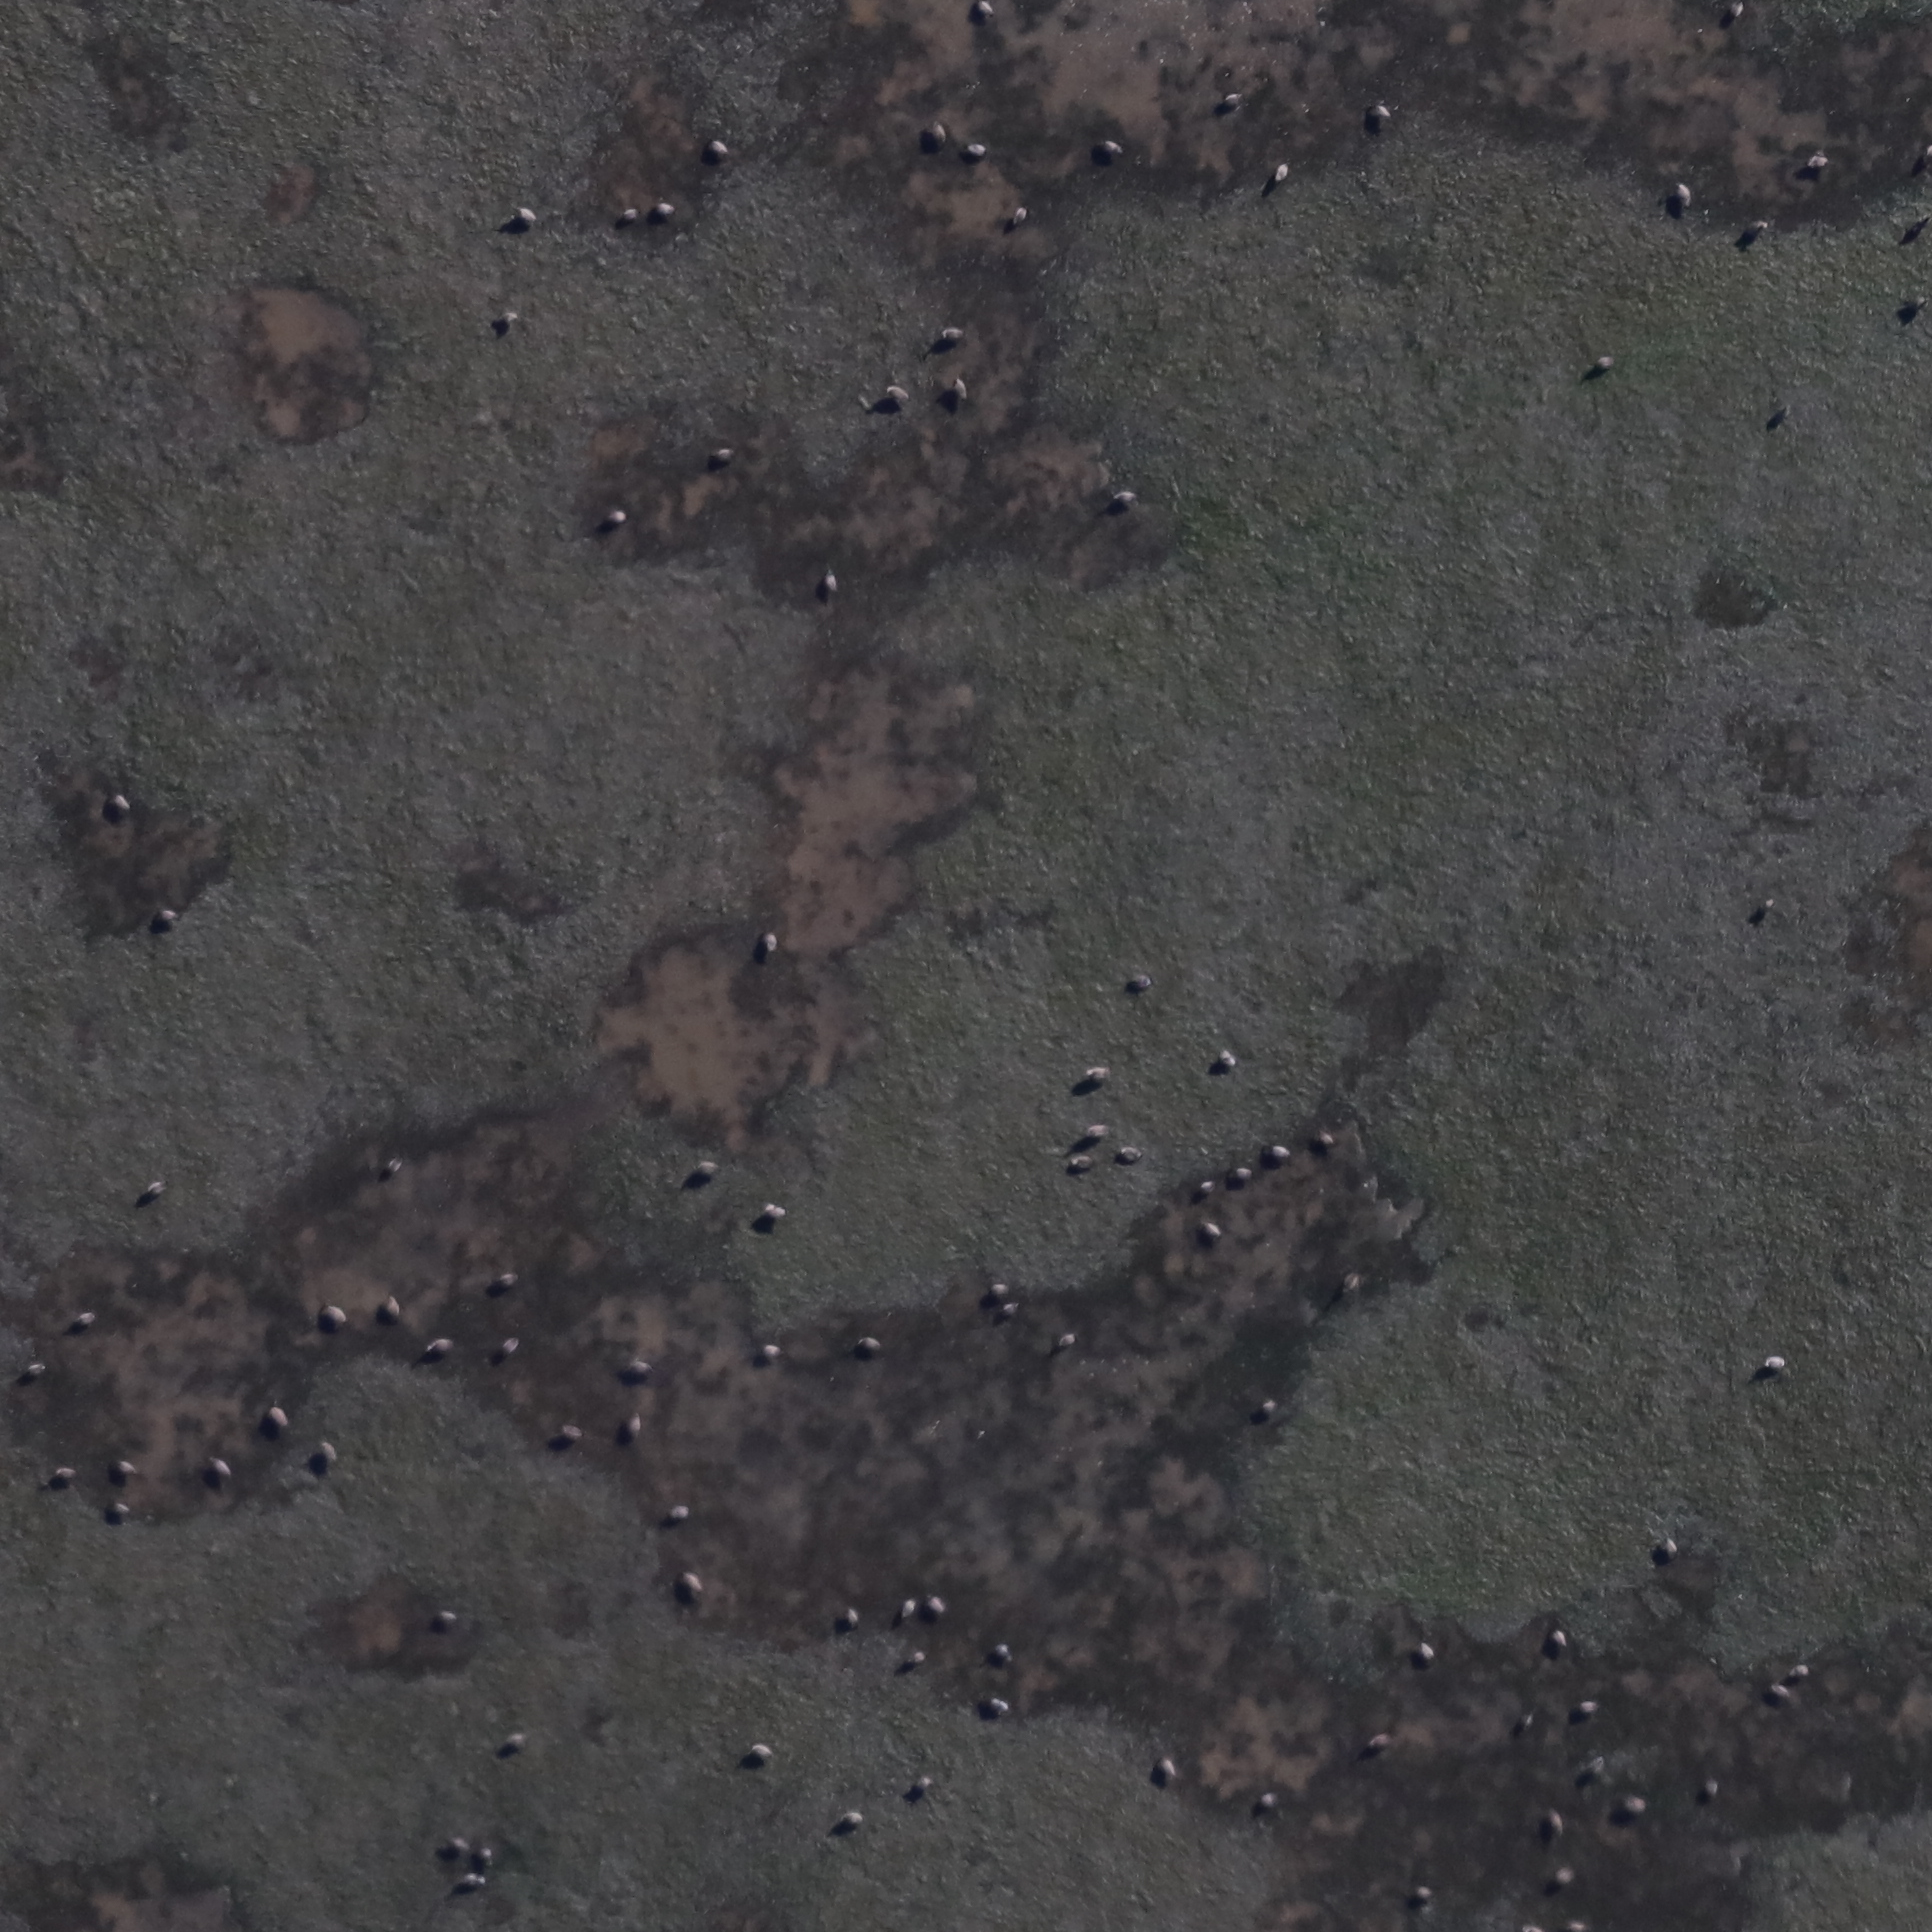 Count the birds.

106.